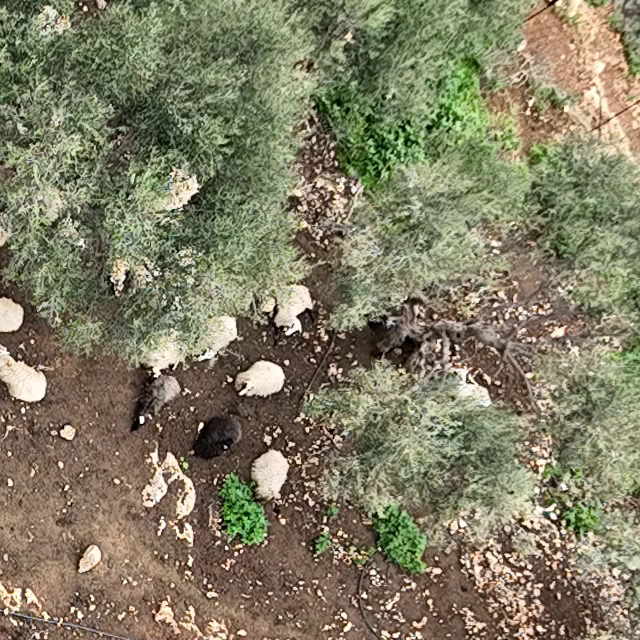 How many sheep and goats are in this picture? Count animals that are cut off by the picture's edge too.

10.